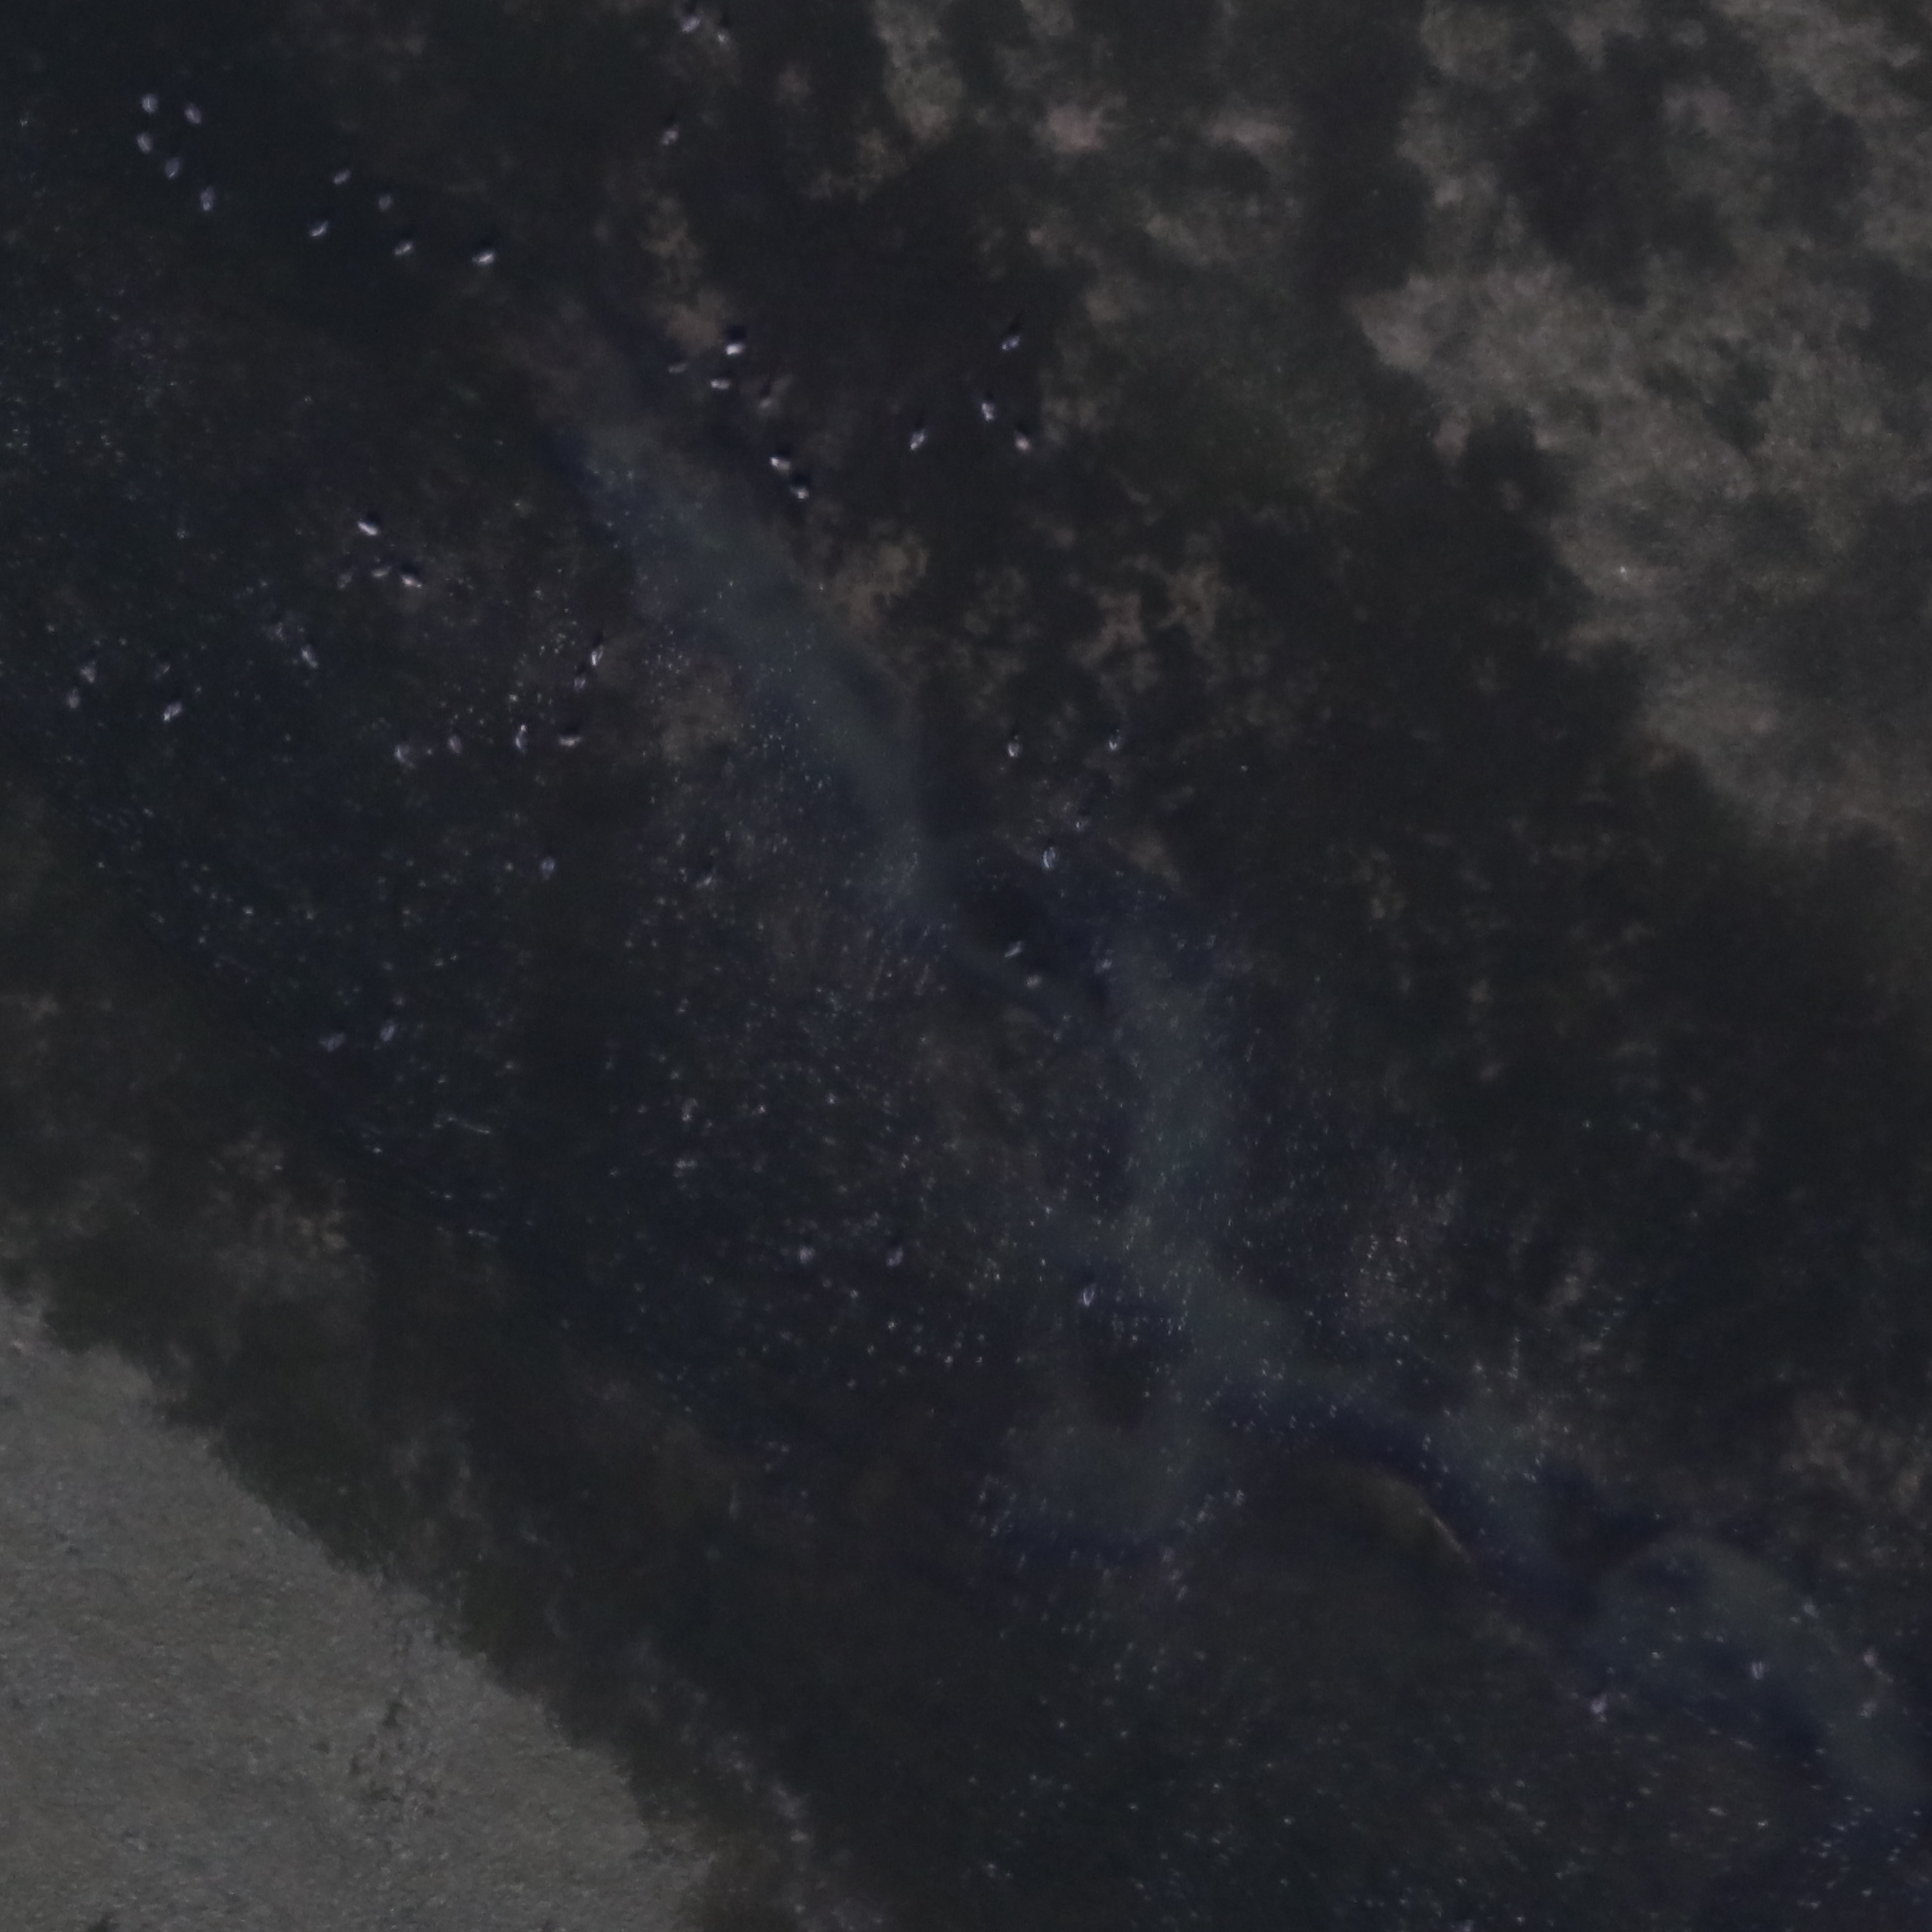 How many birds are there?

58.